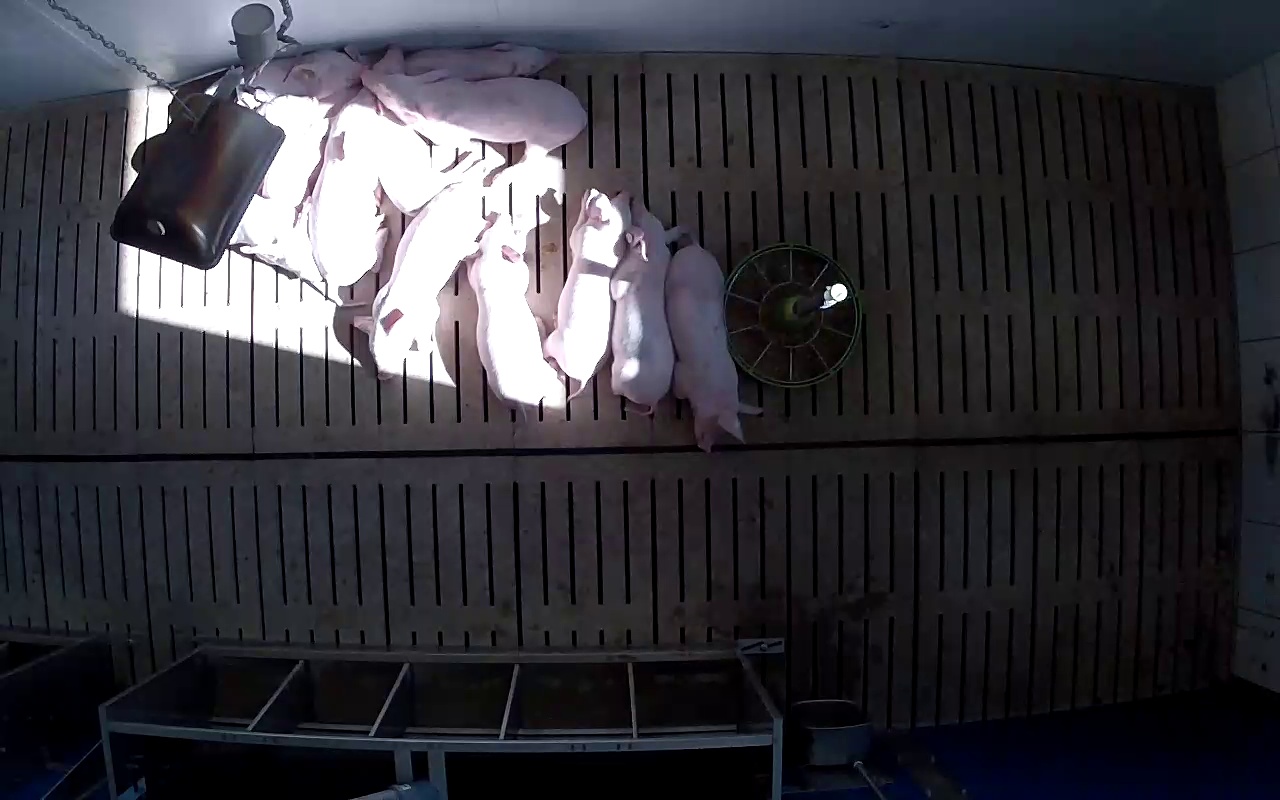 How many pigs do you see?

11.